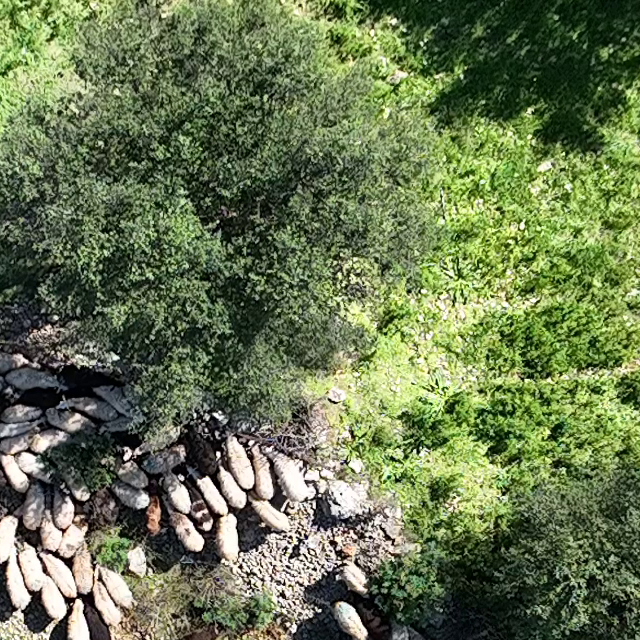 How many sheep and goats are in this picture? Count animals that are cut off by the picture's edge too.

51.